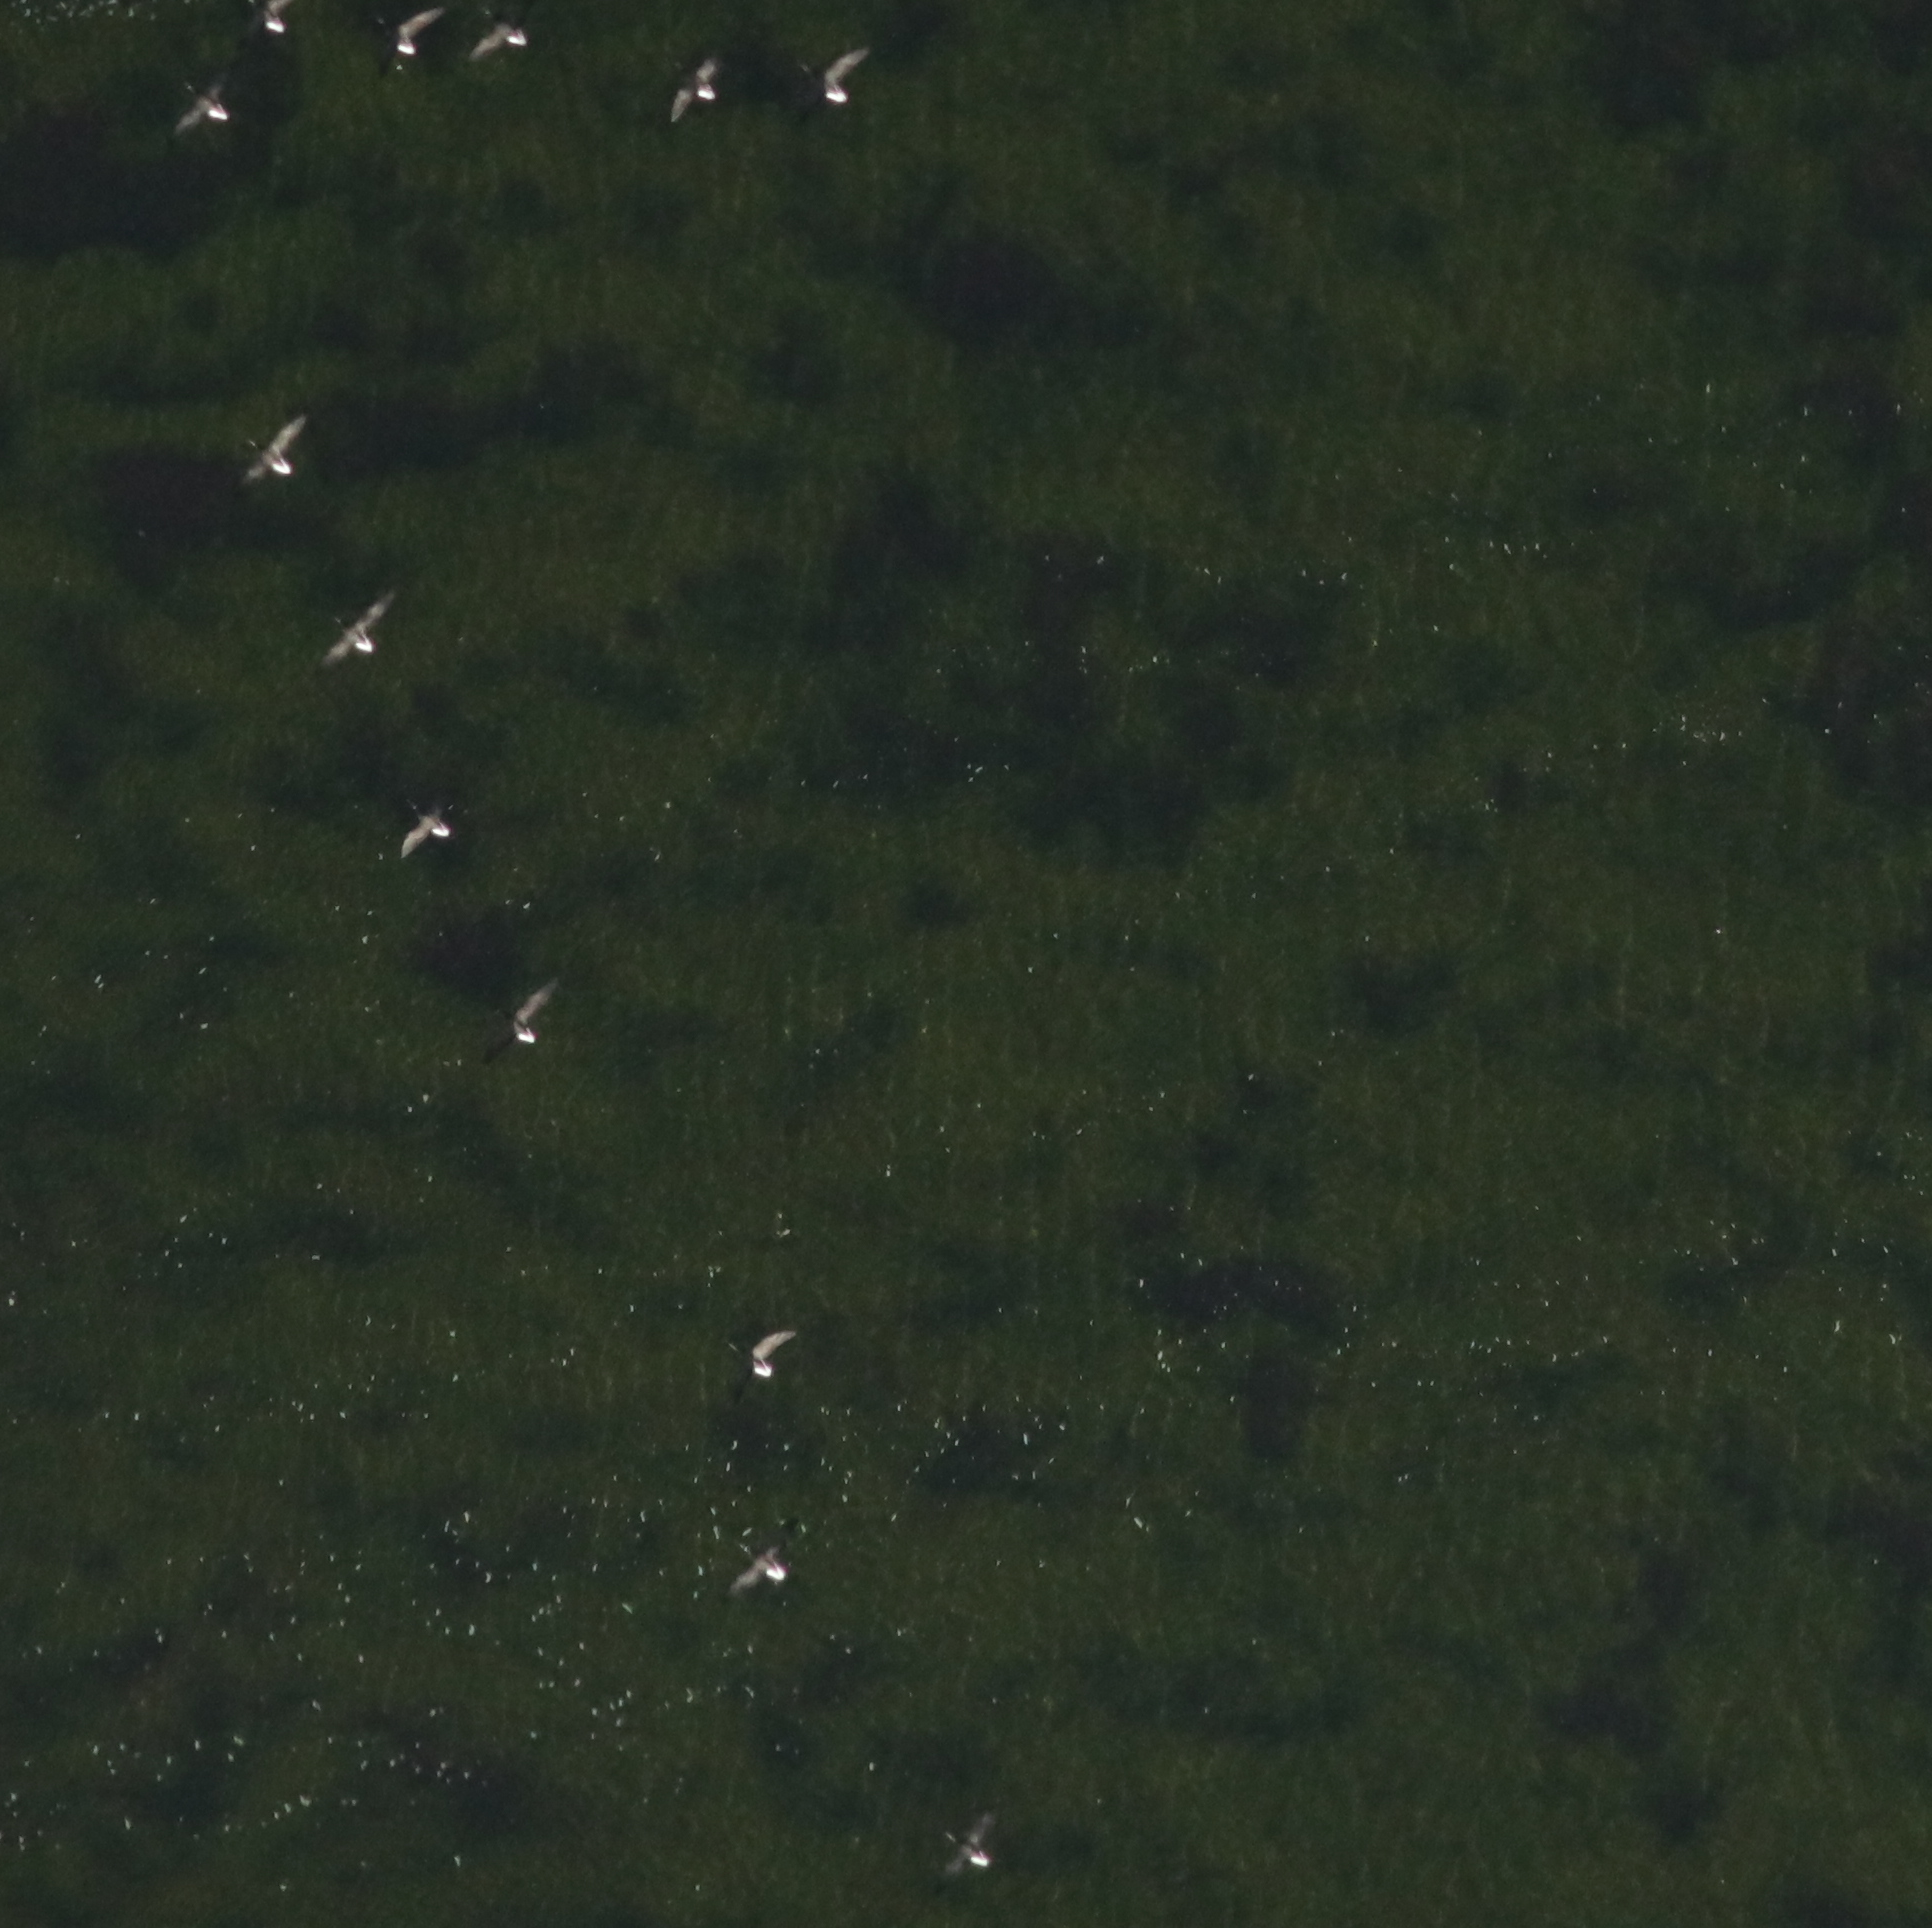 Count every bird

13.